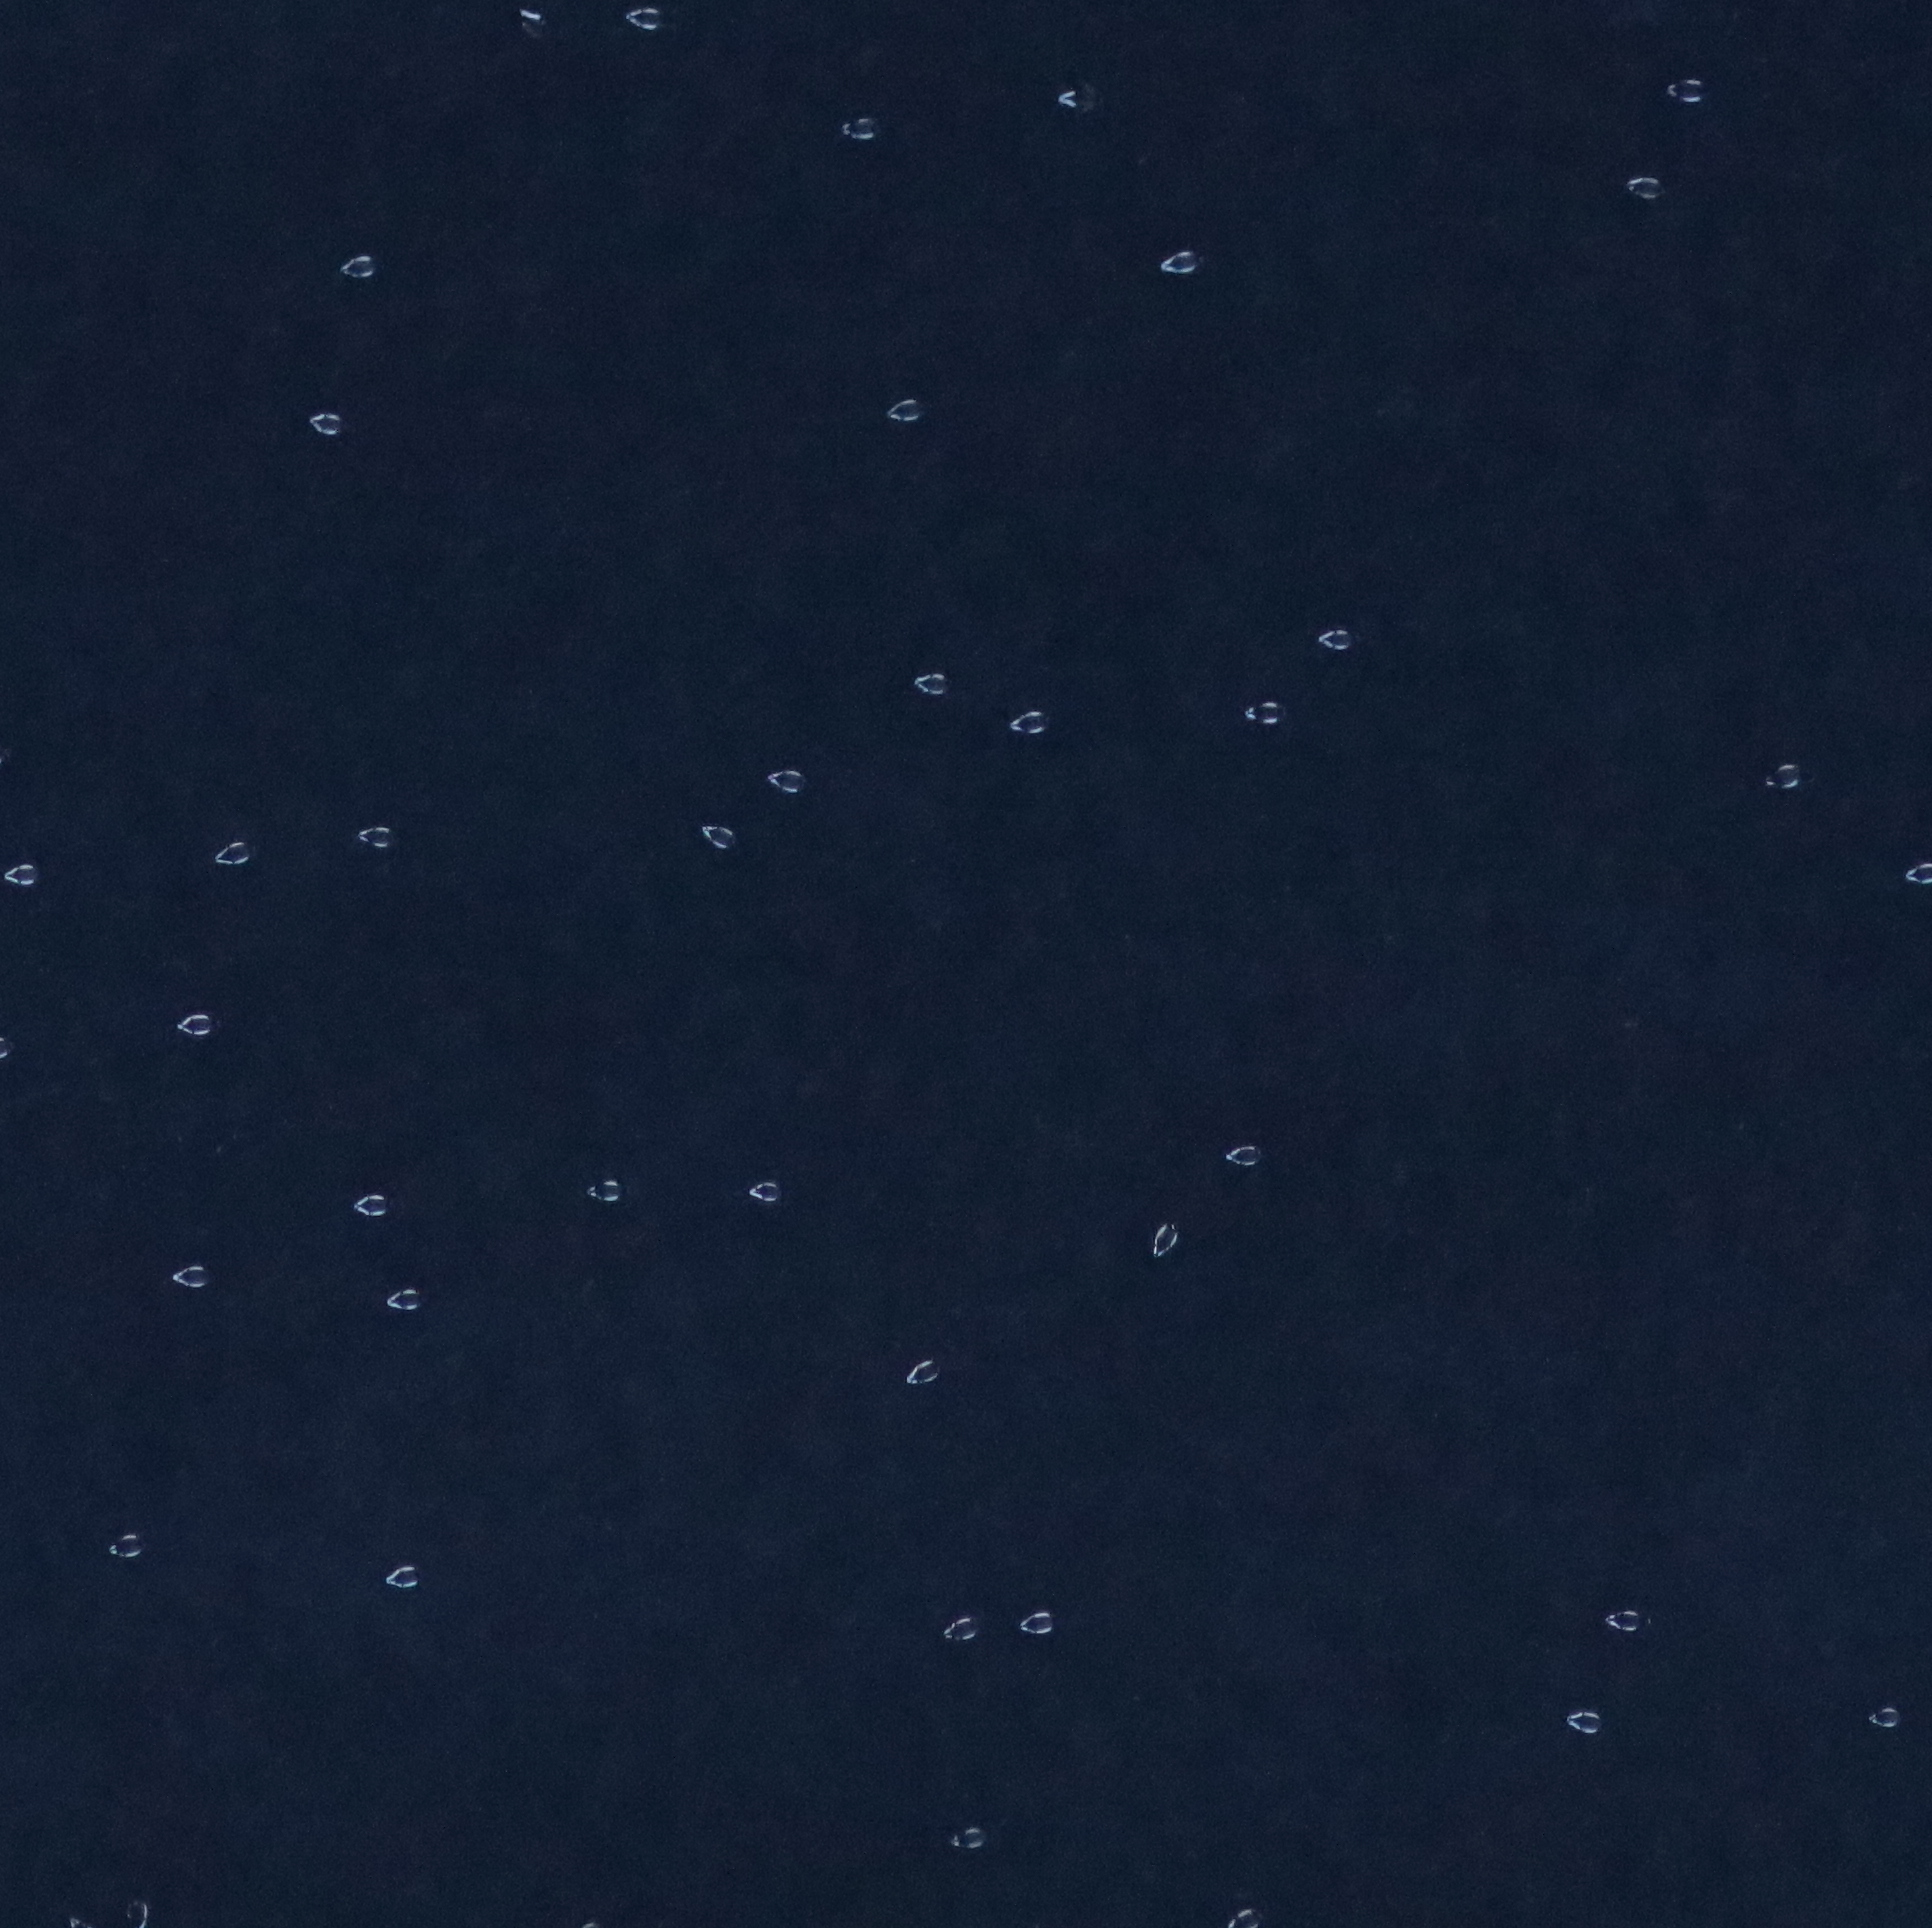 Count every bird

40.